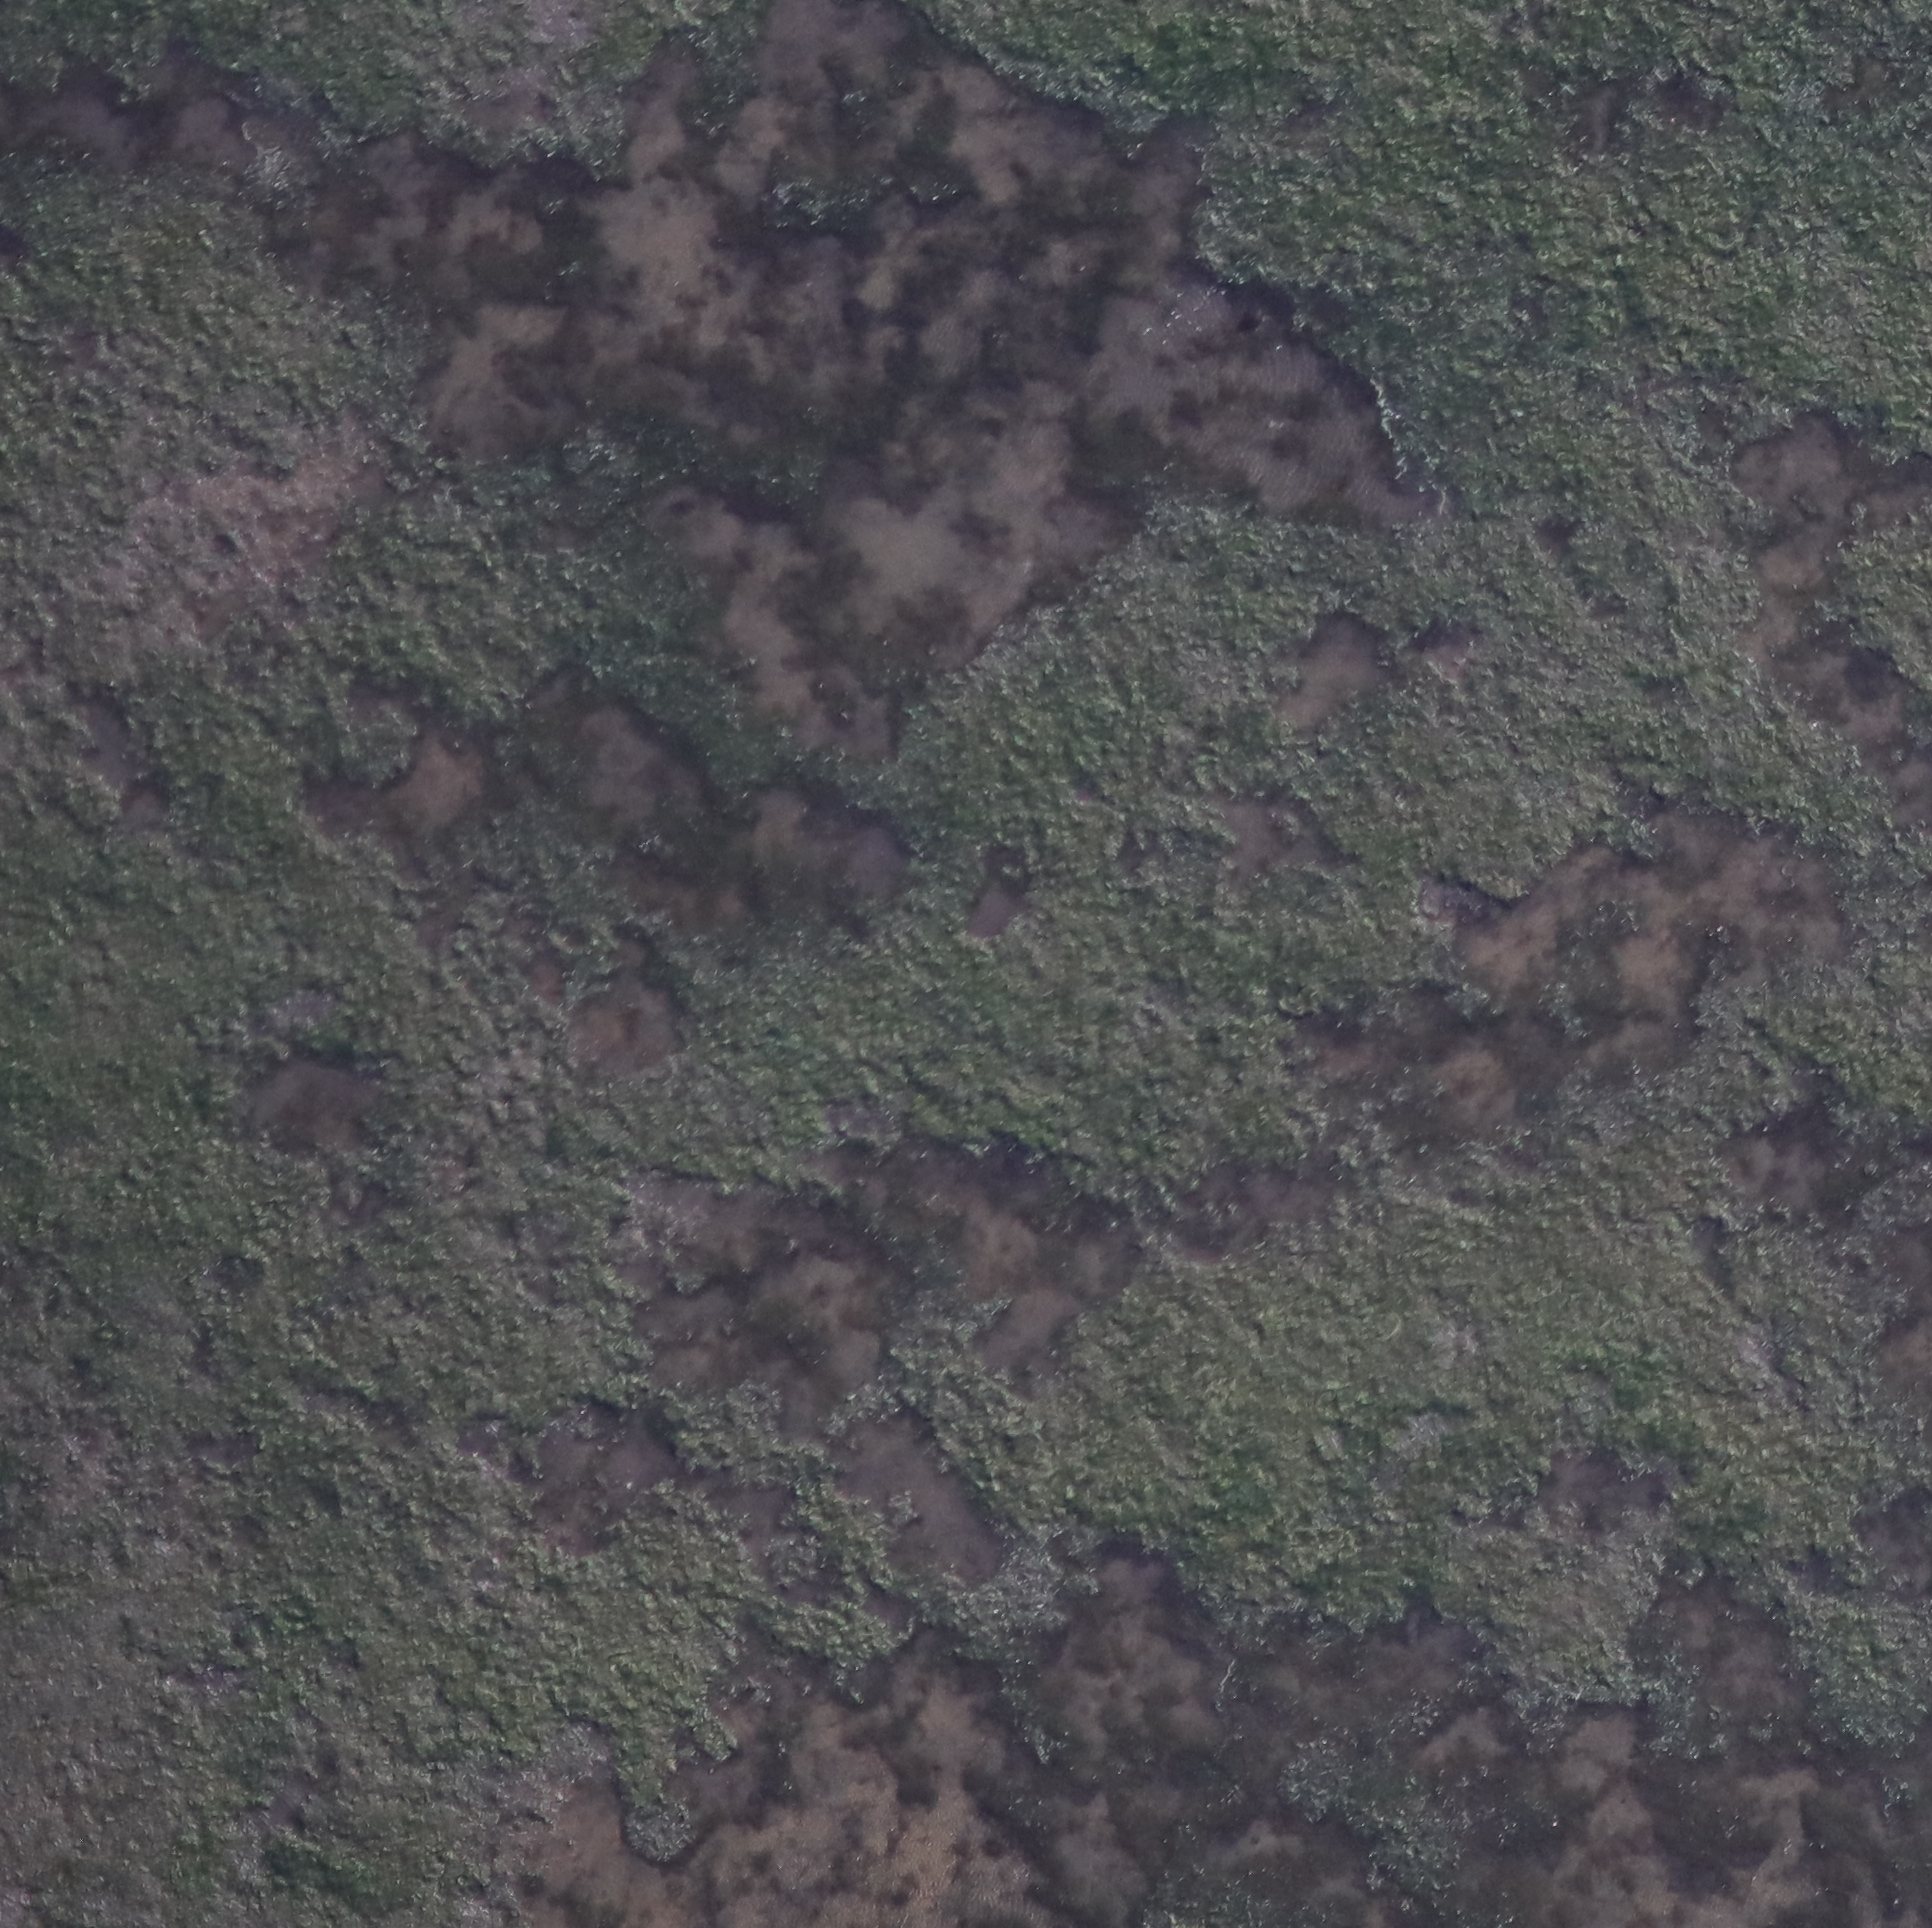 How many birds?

0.